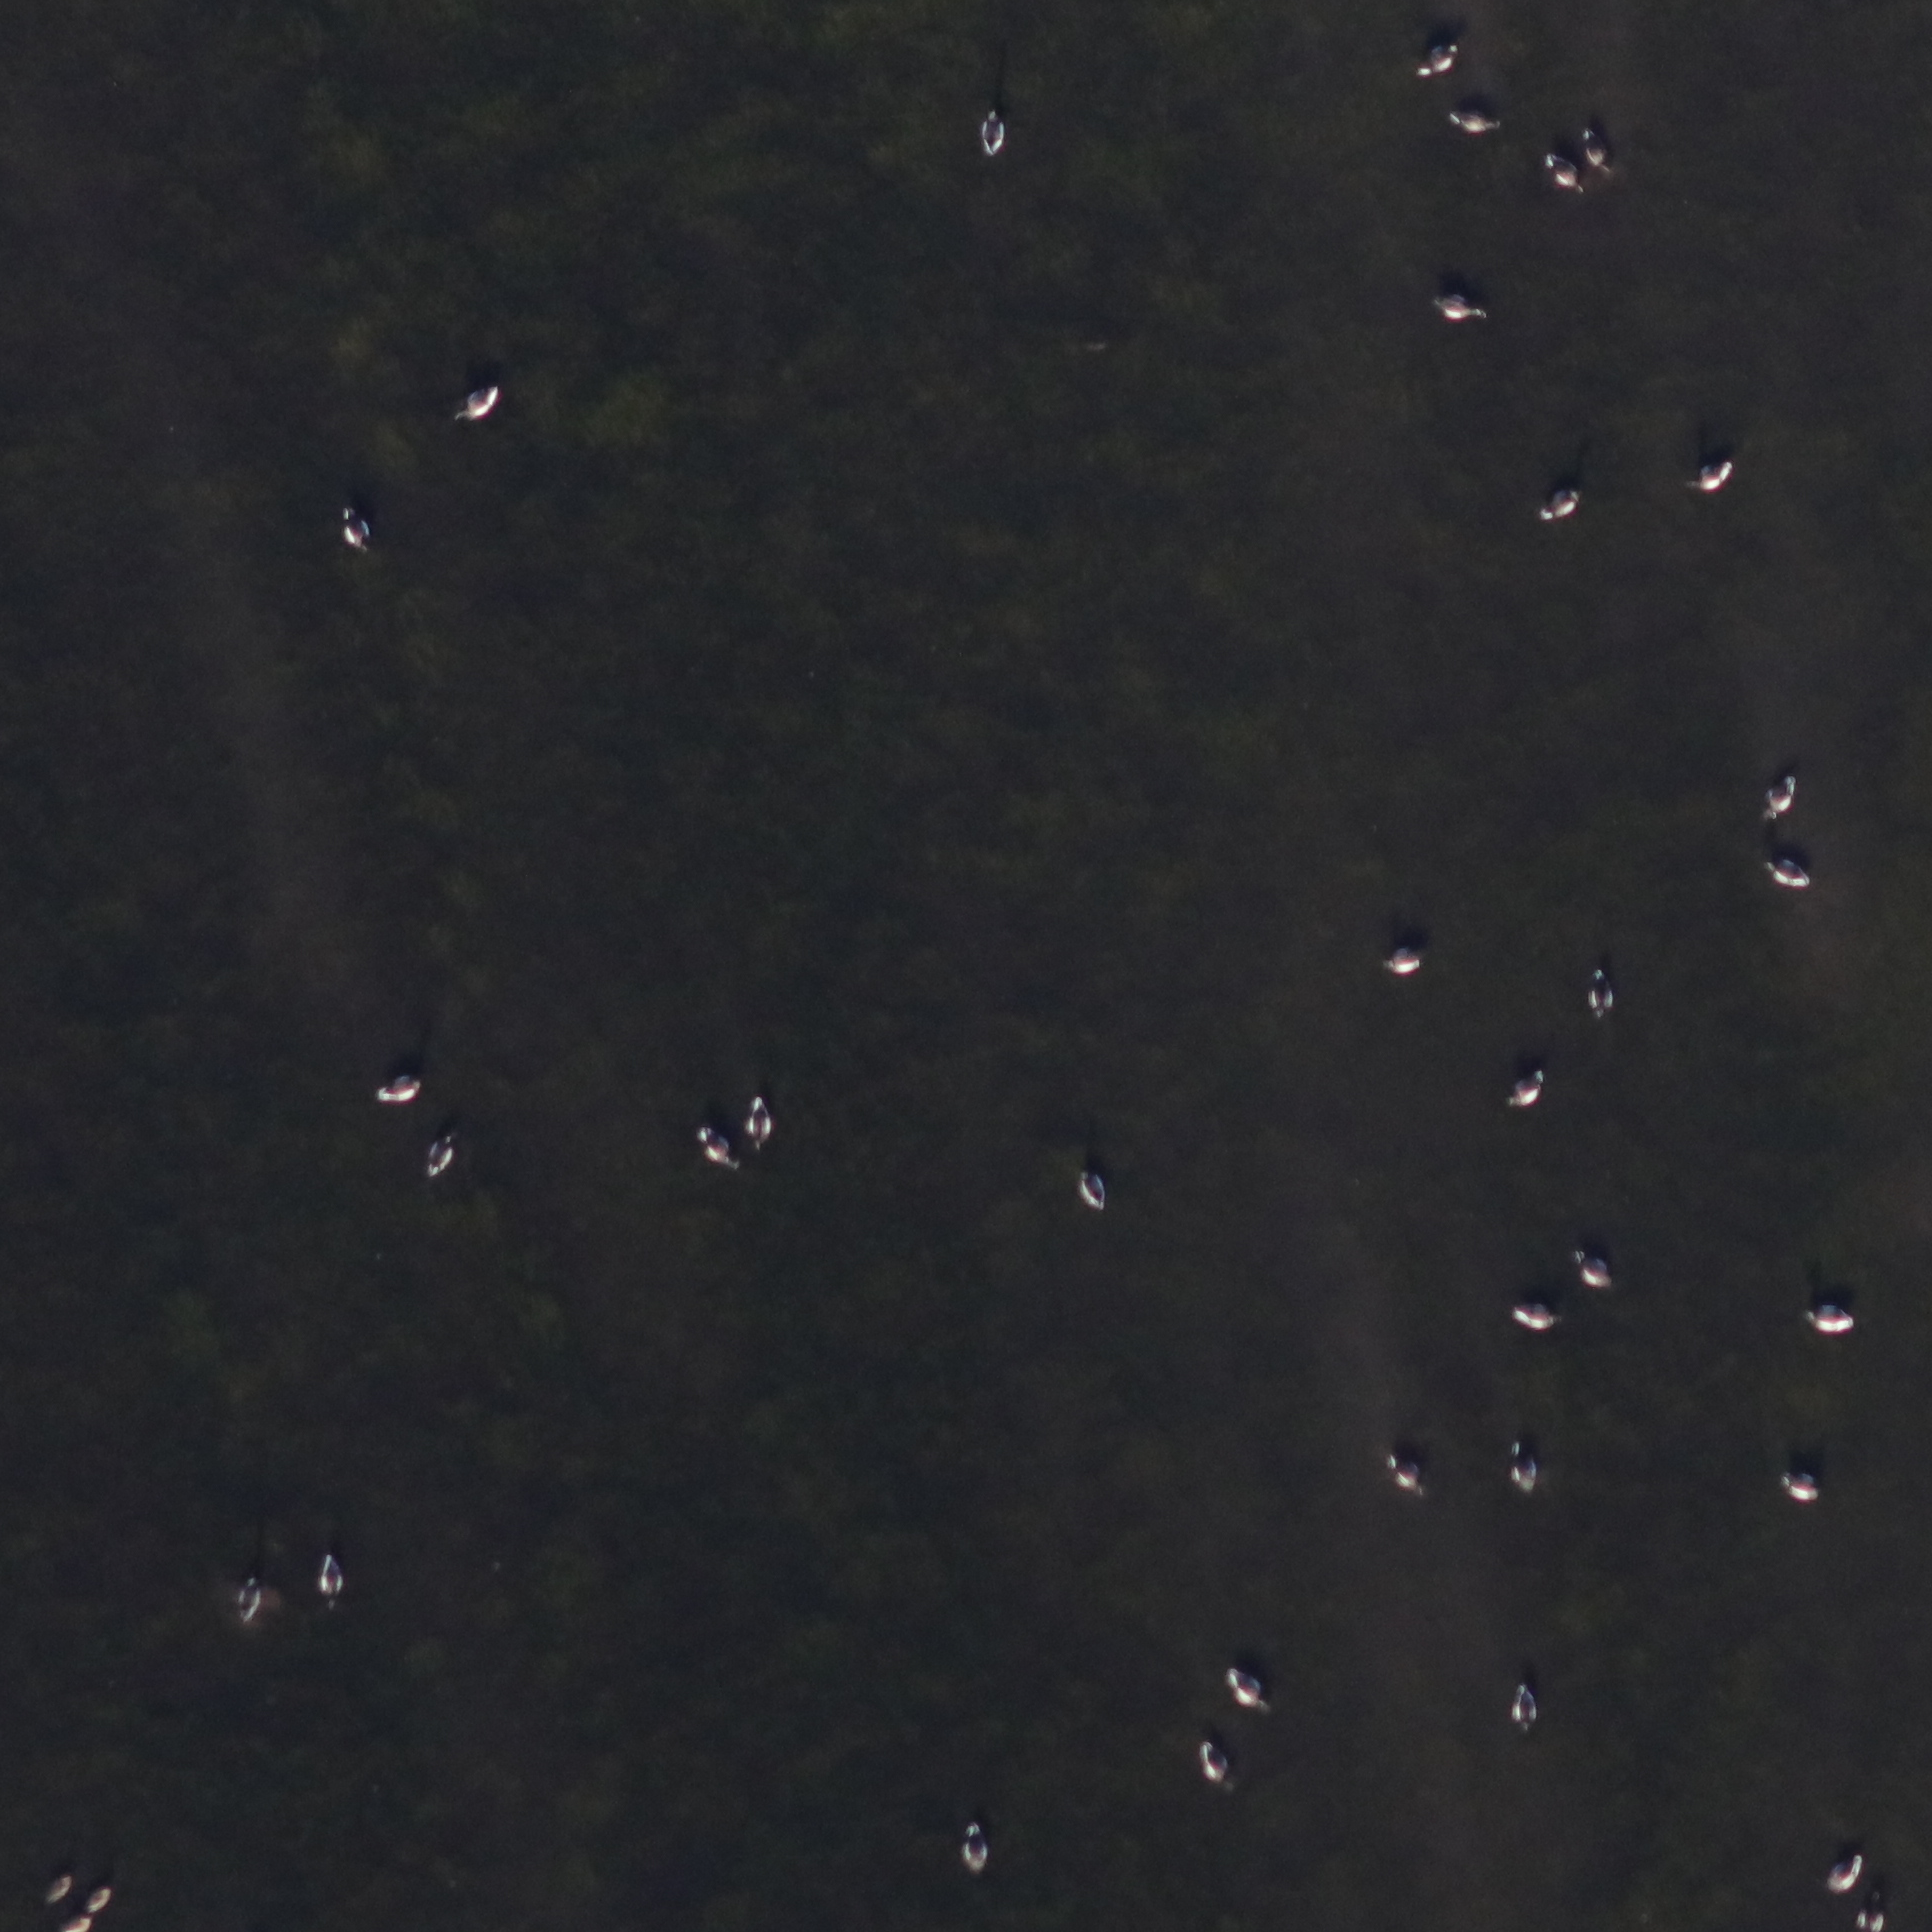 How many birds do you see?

36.